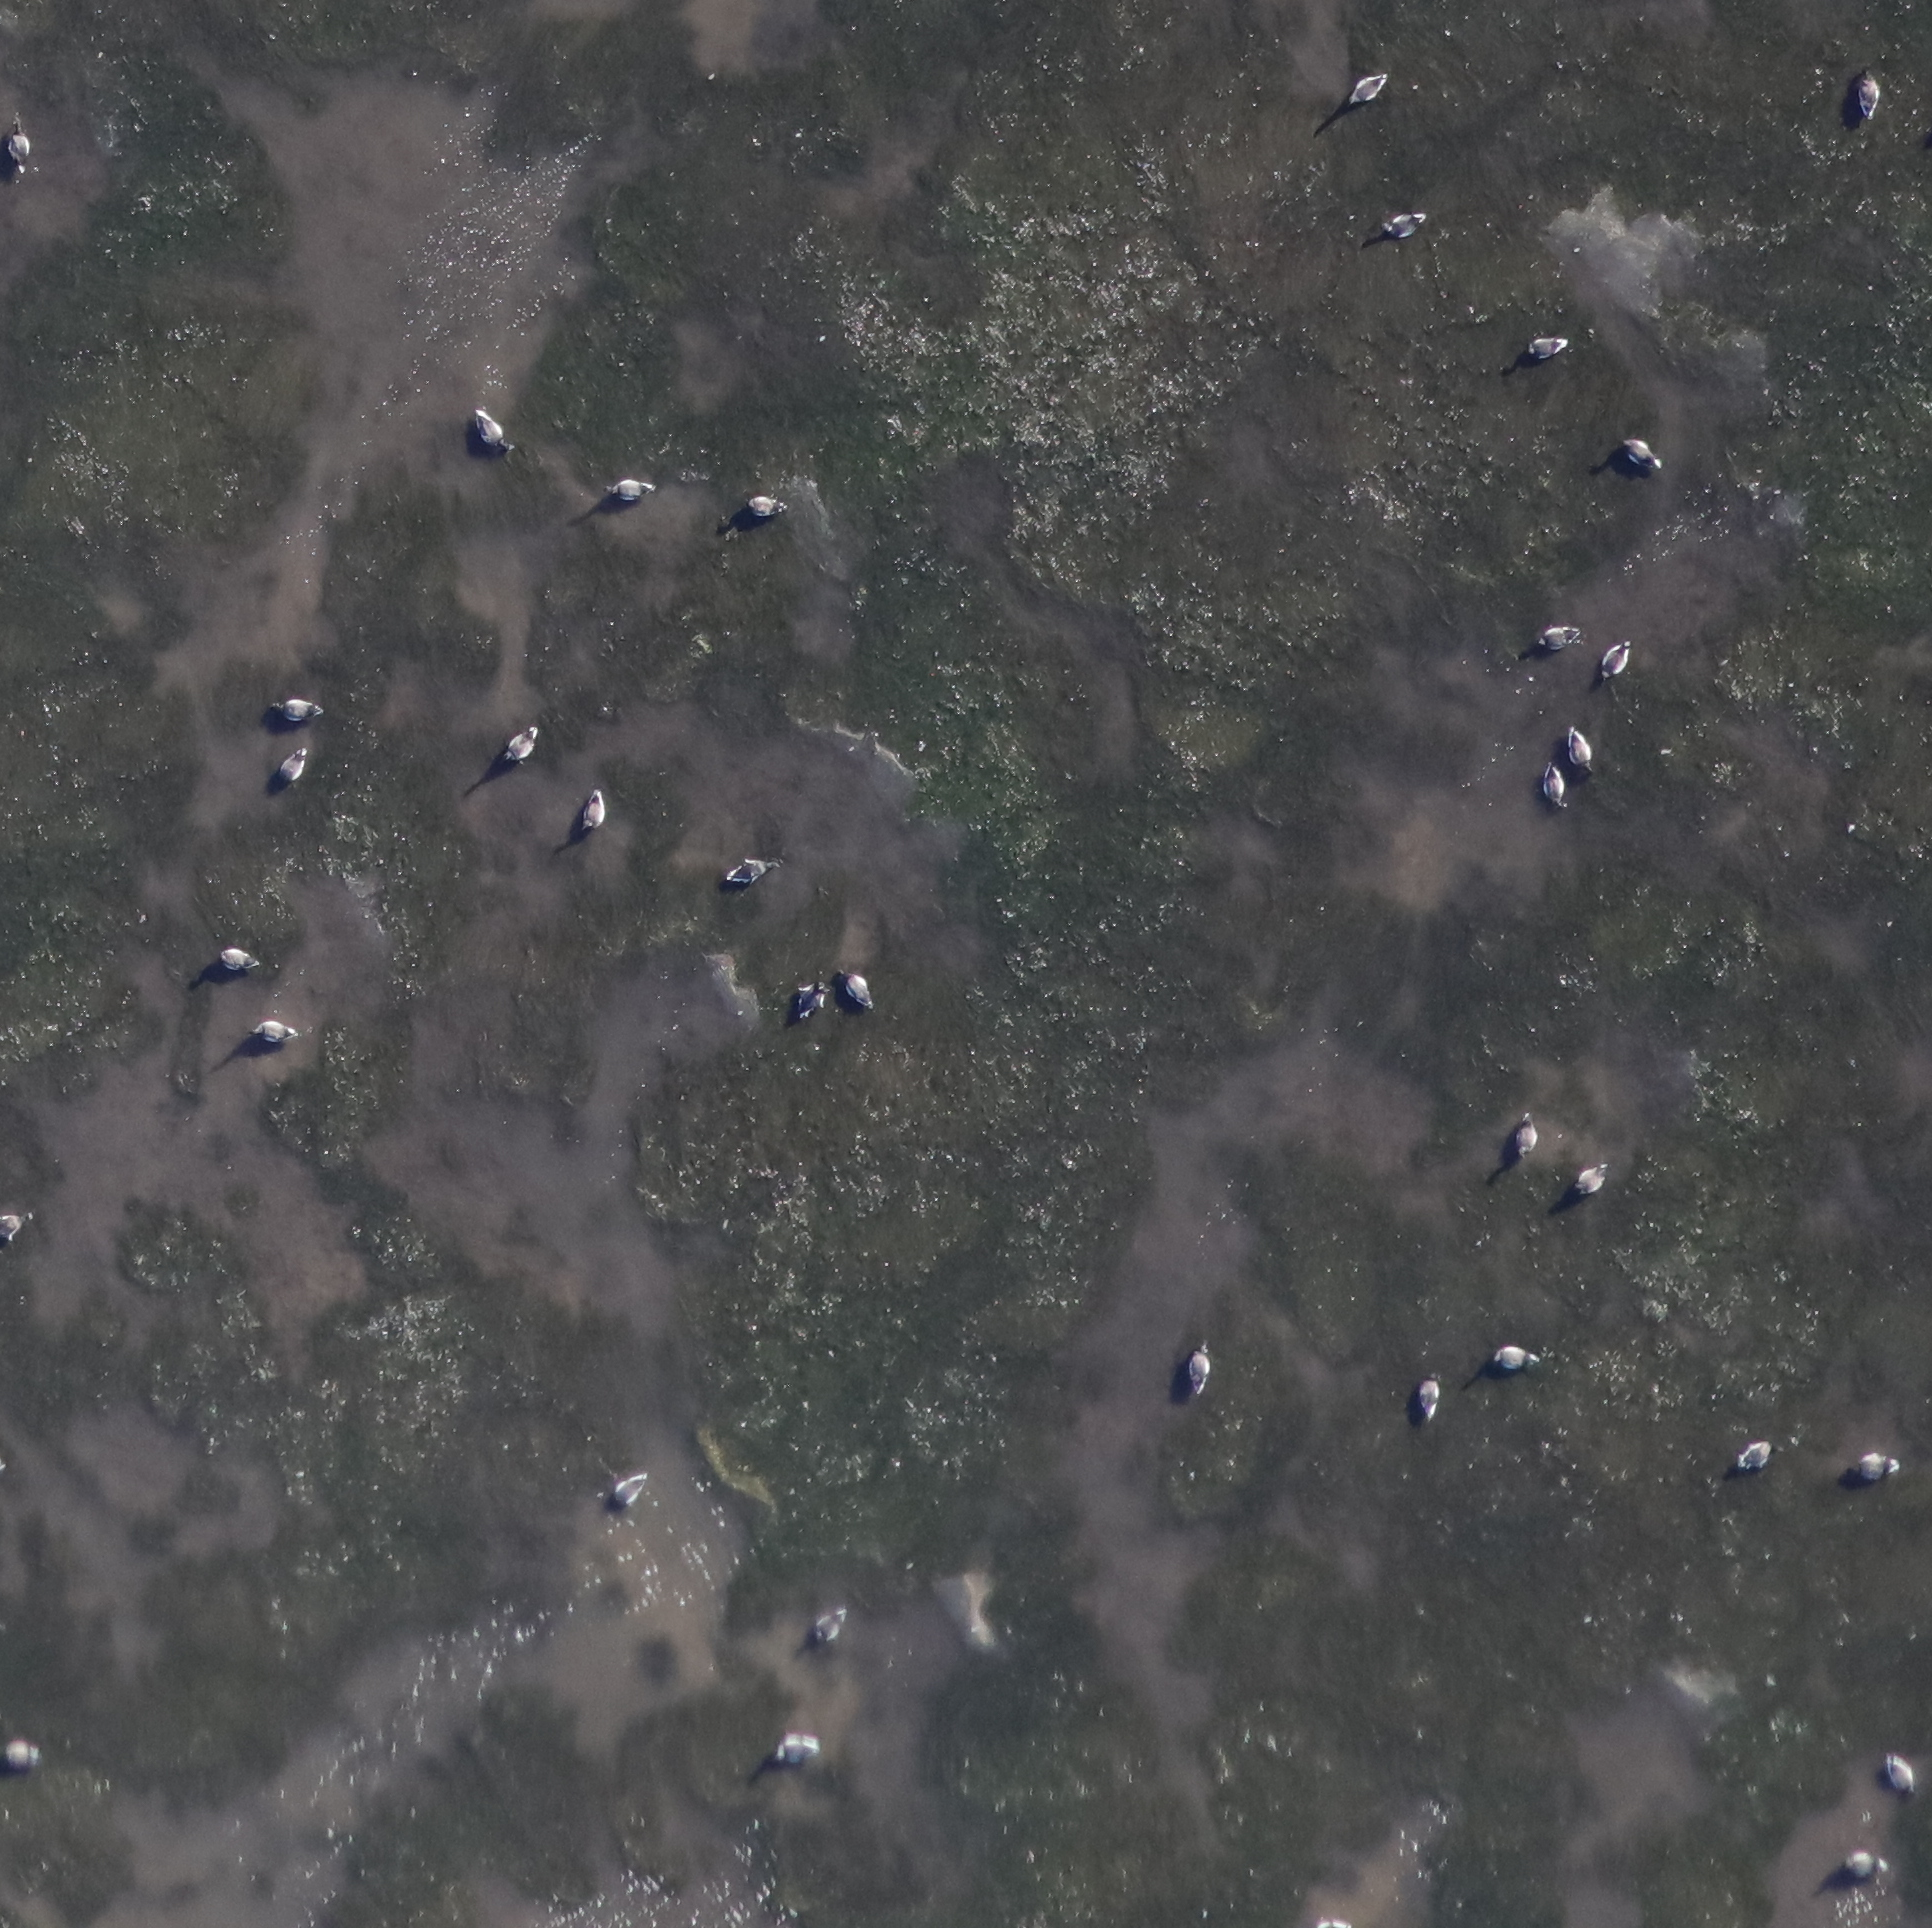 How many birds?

36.